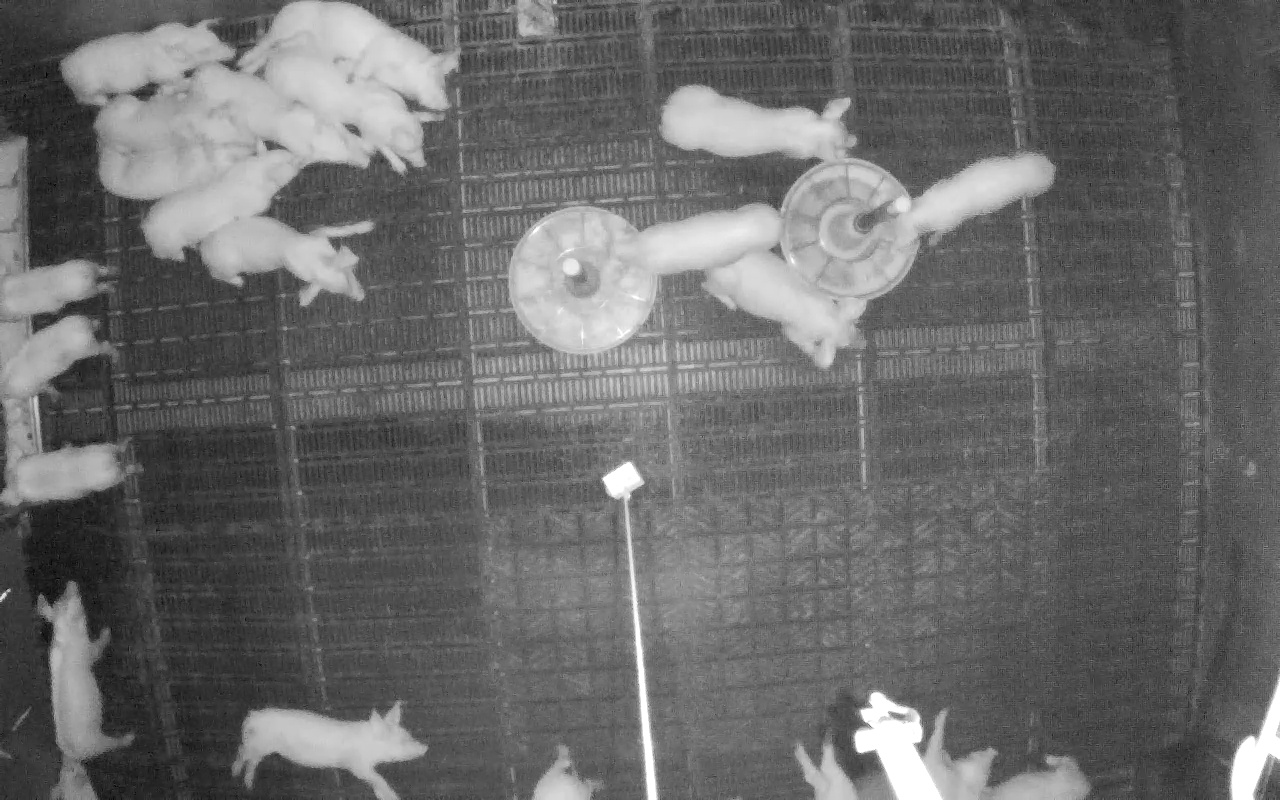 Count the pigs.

21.